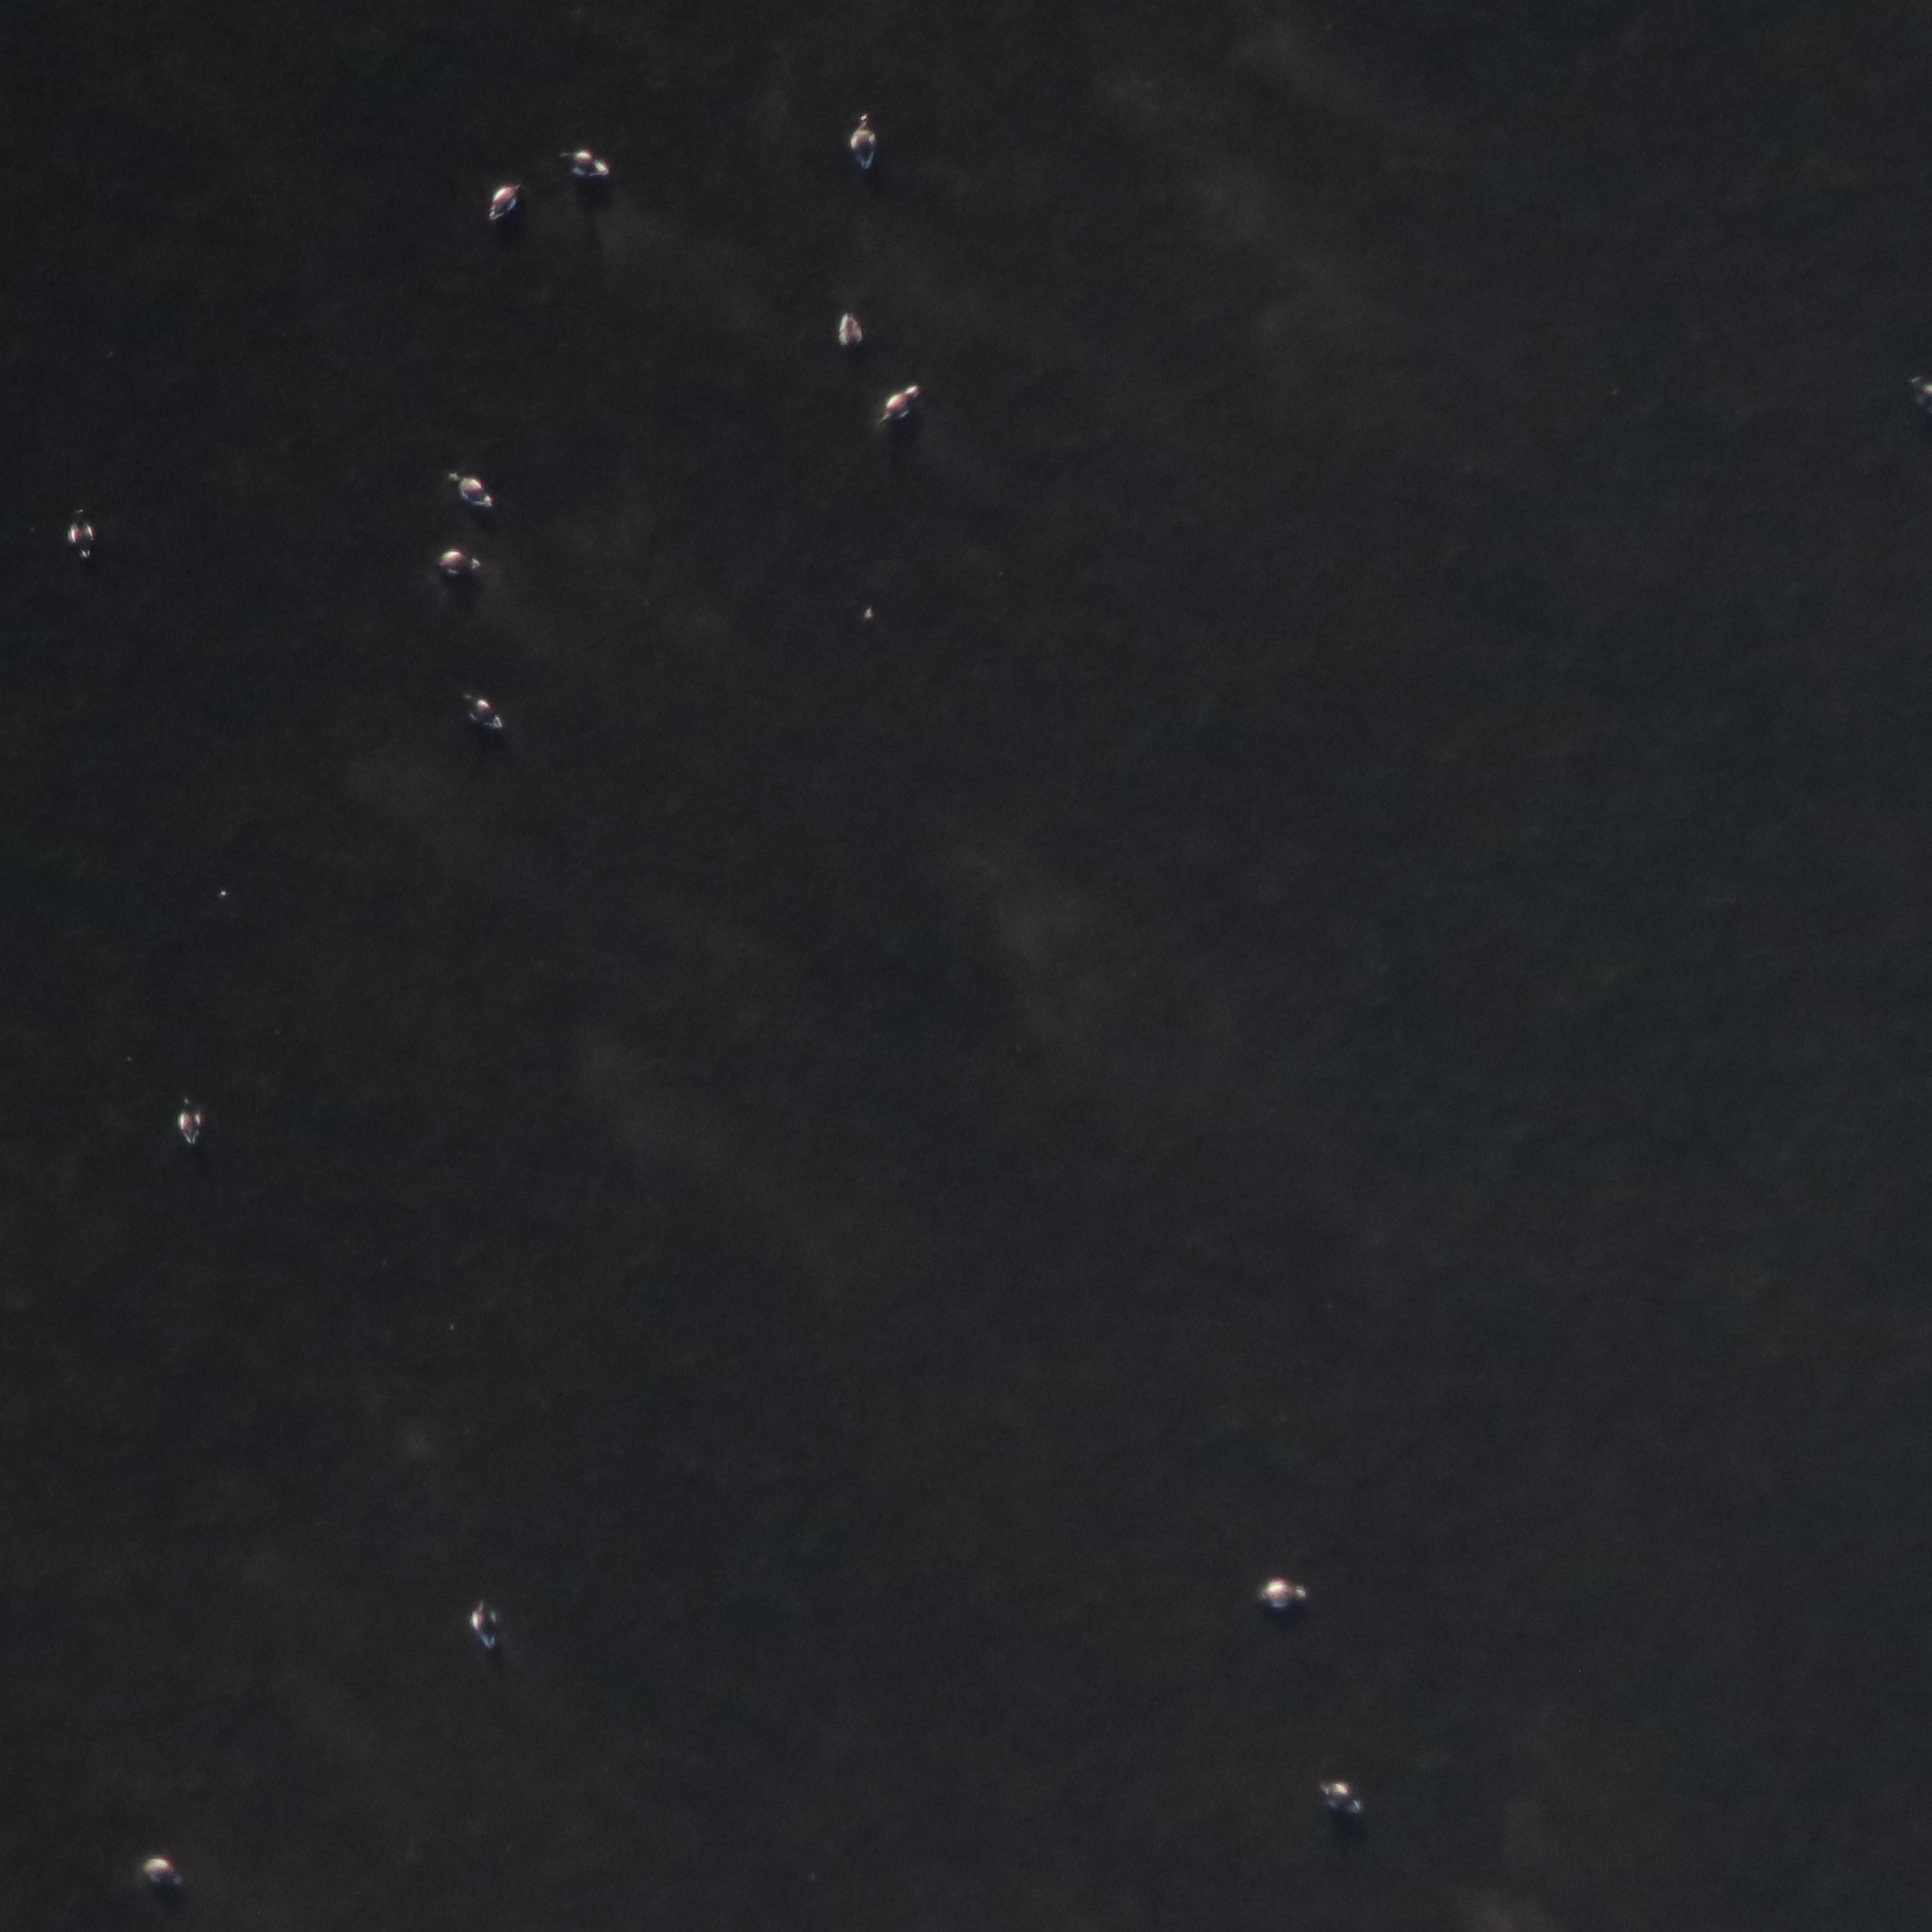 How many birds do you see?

15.